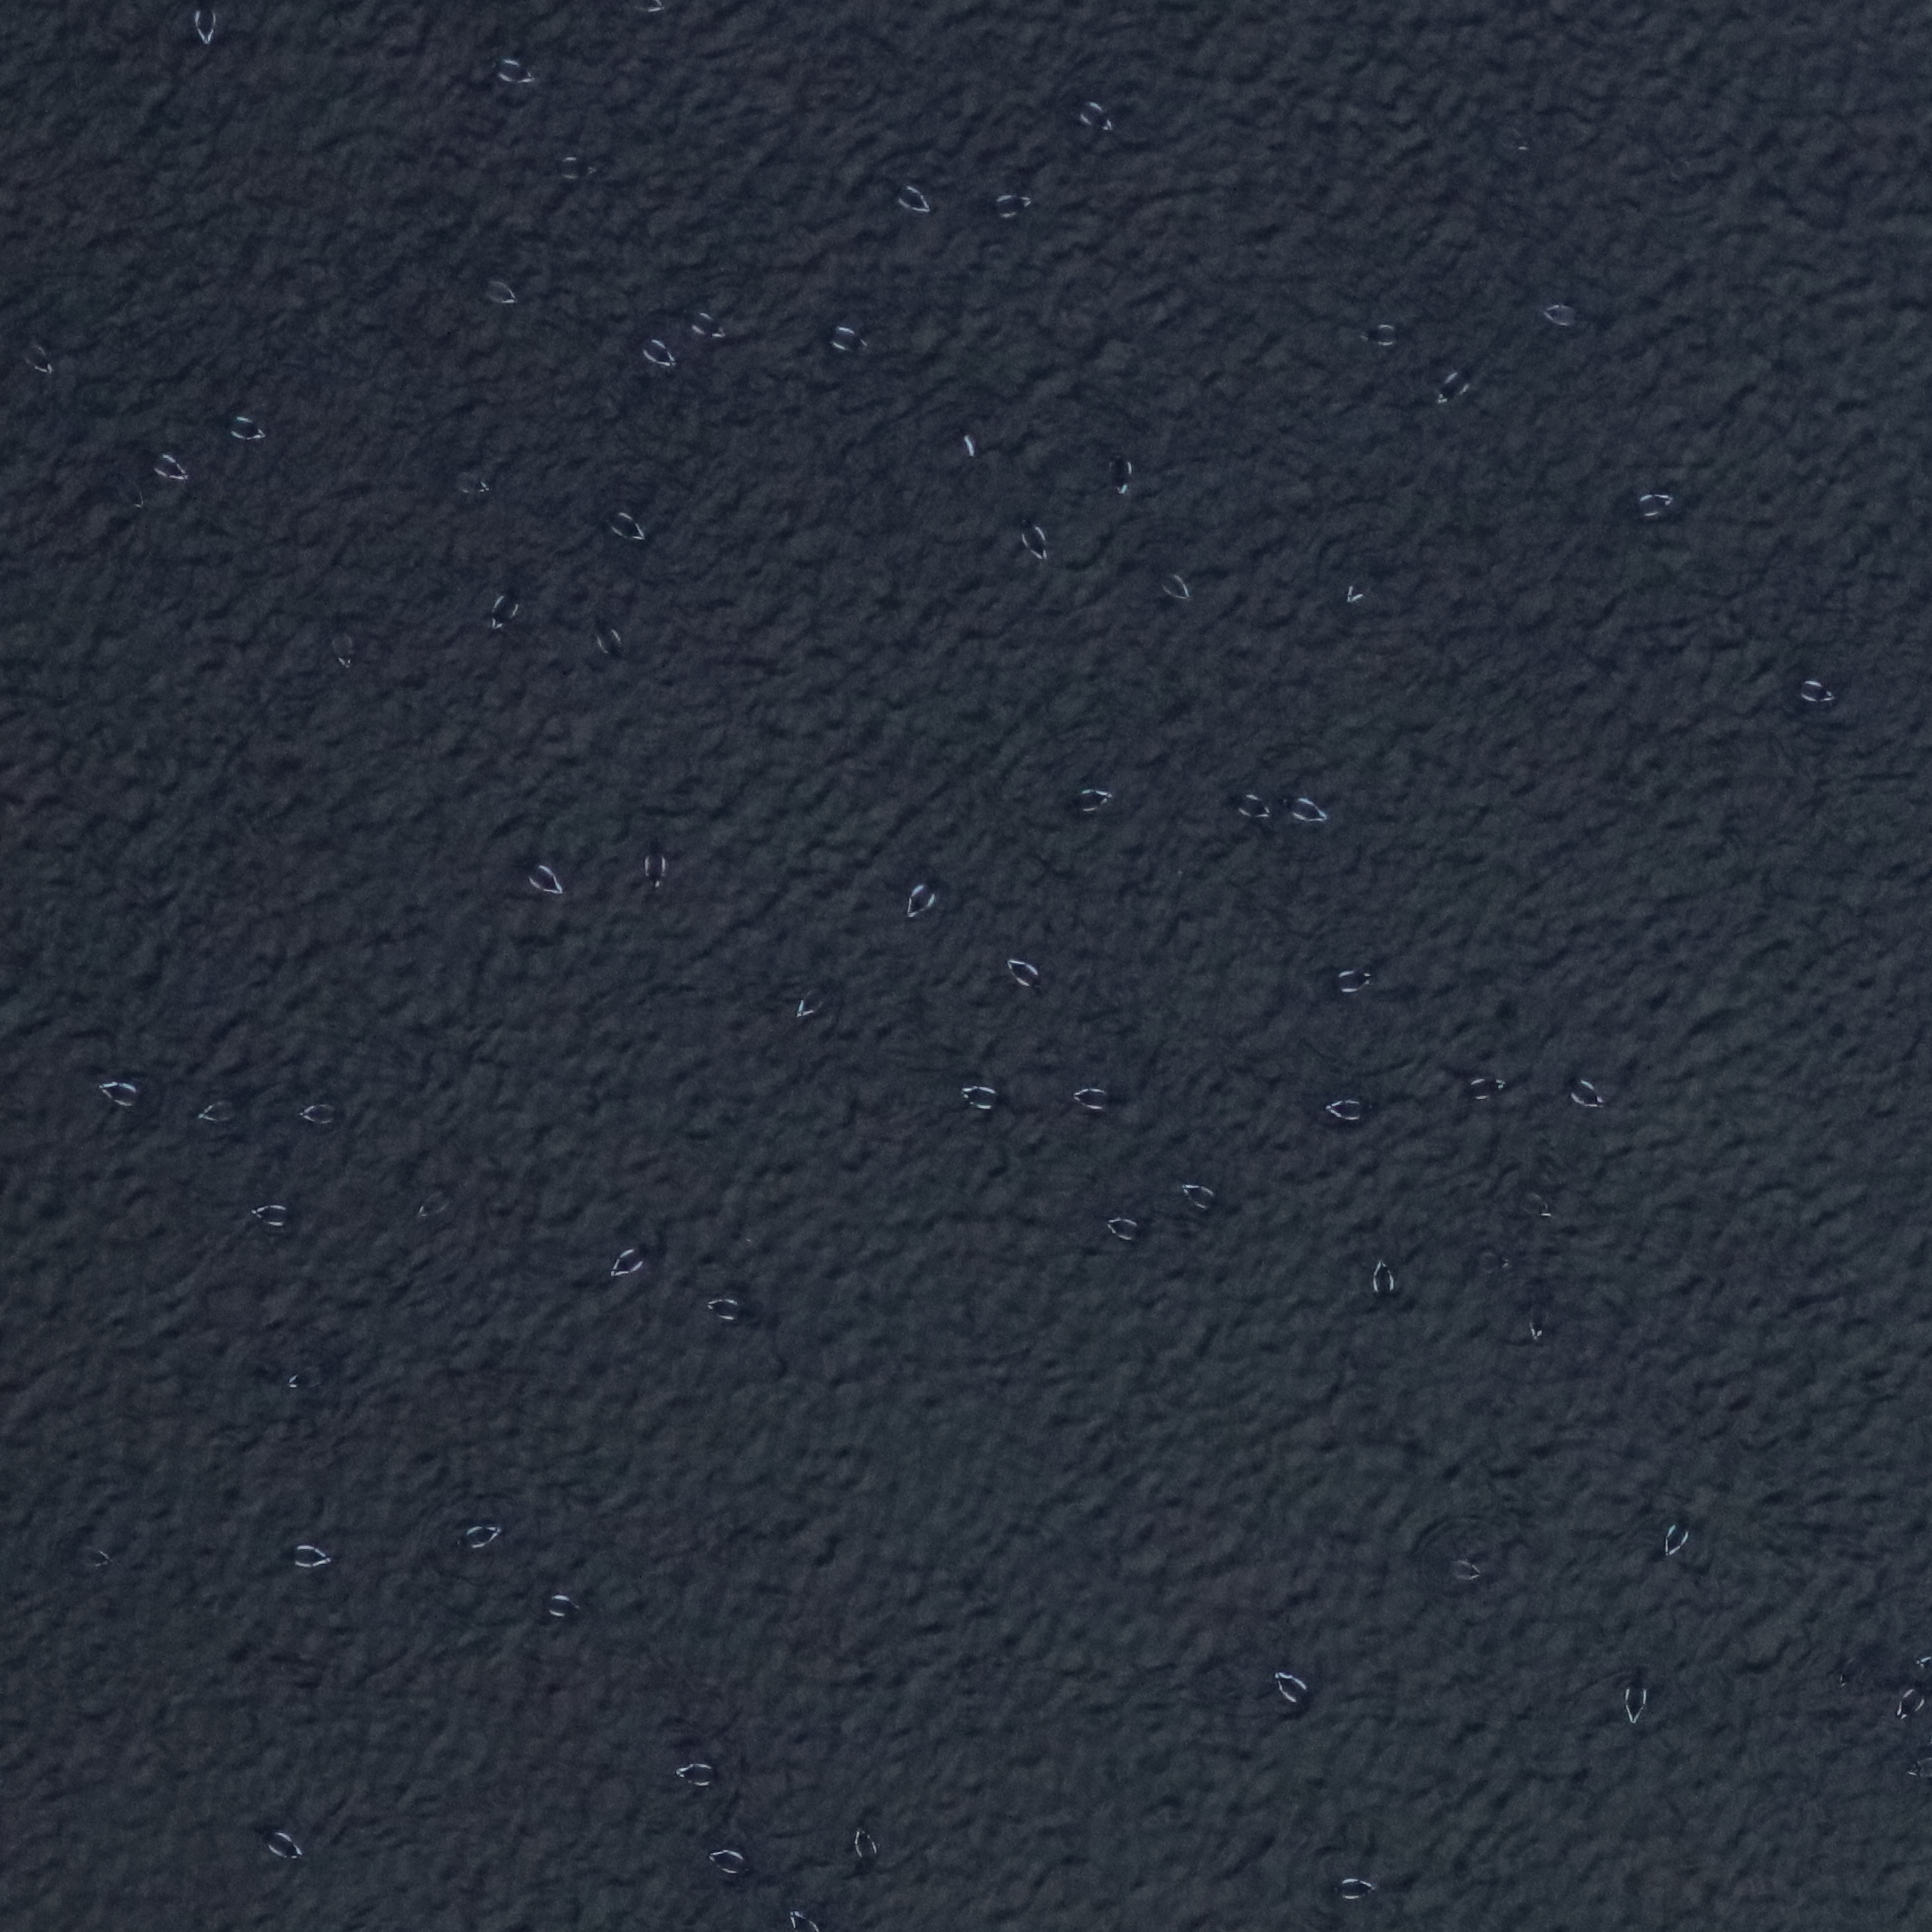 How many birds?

73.